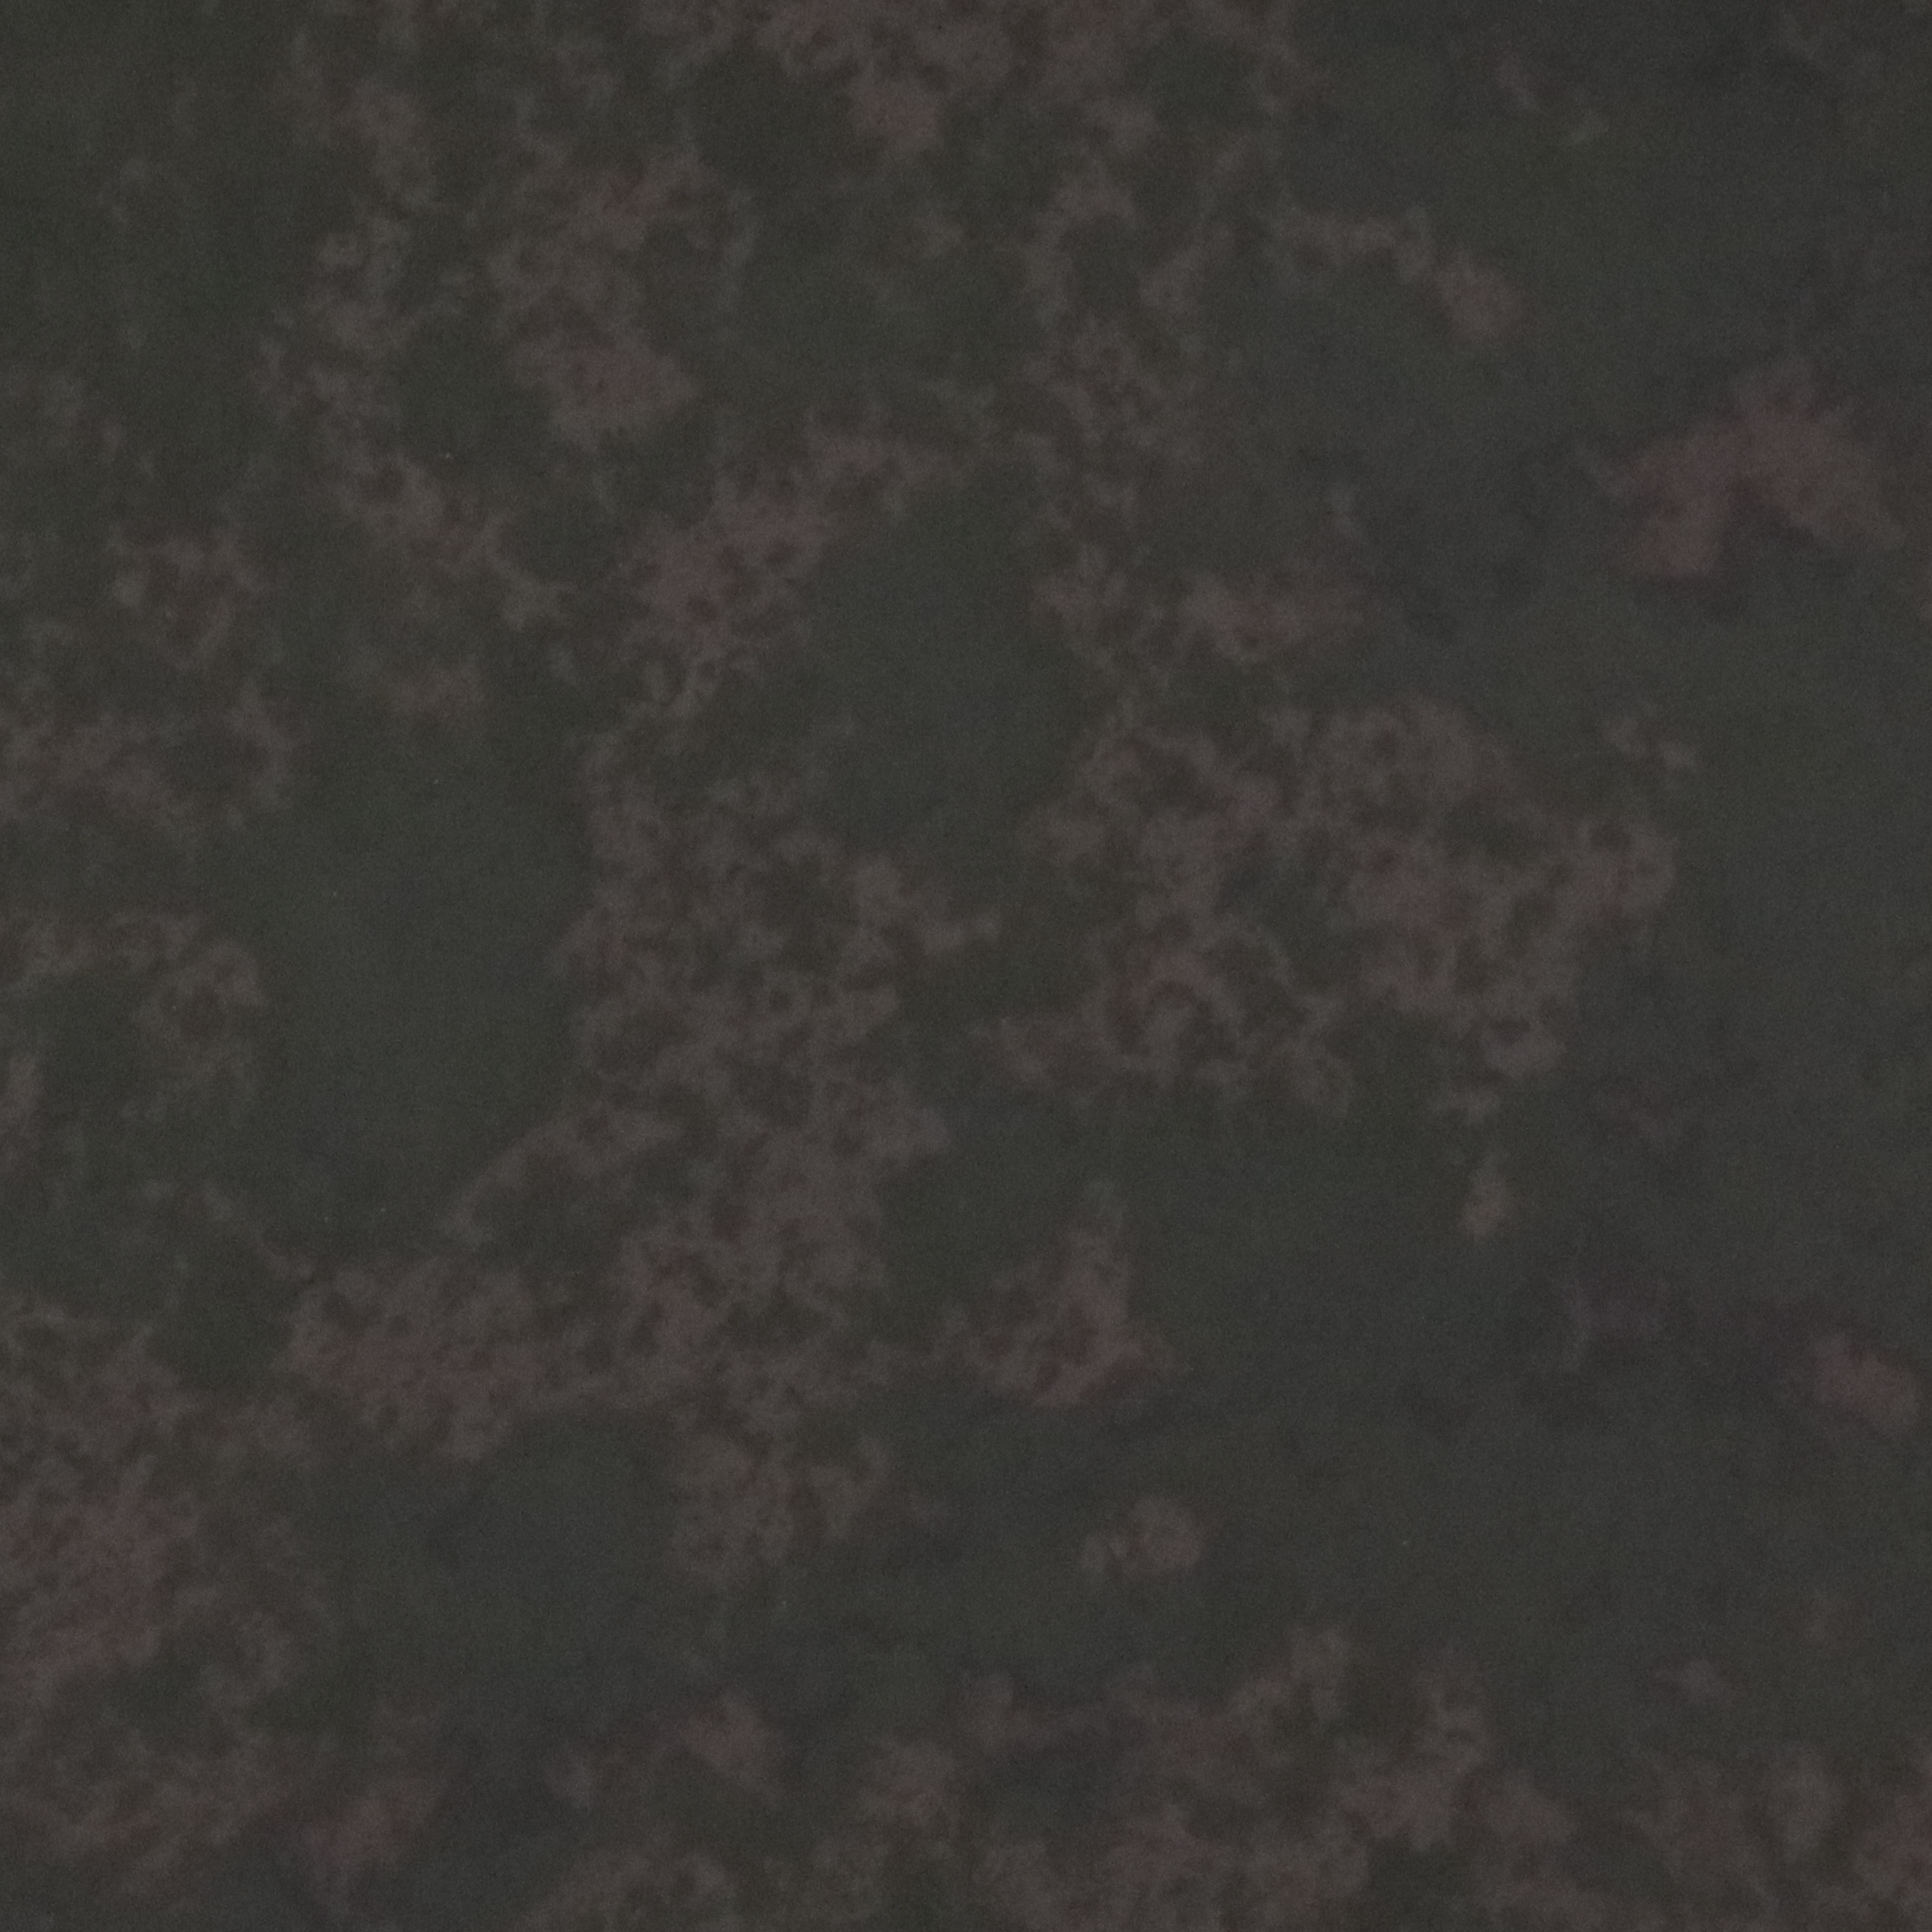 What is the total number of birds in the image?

0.